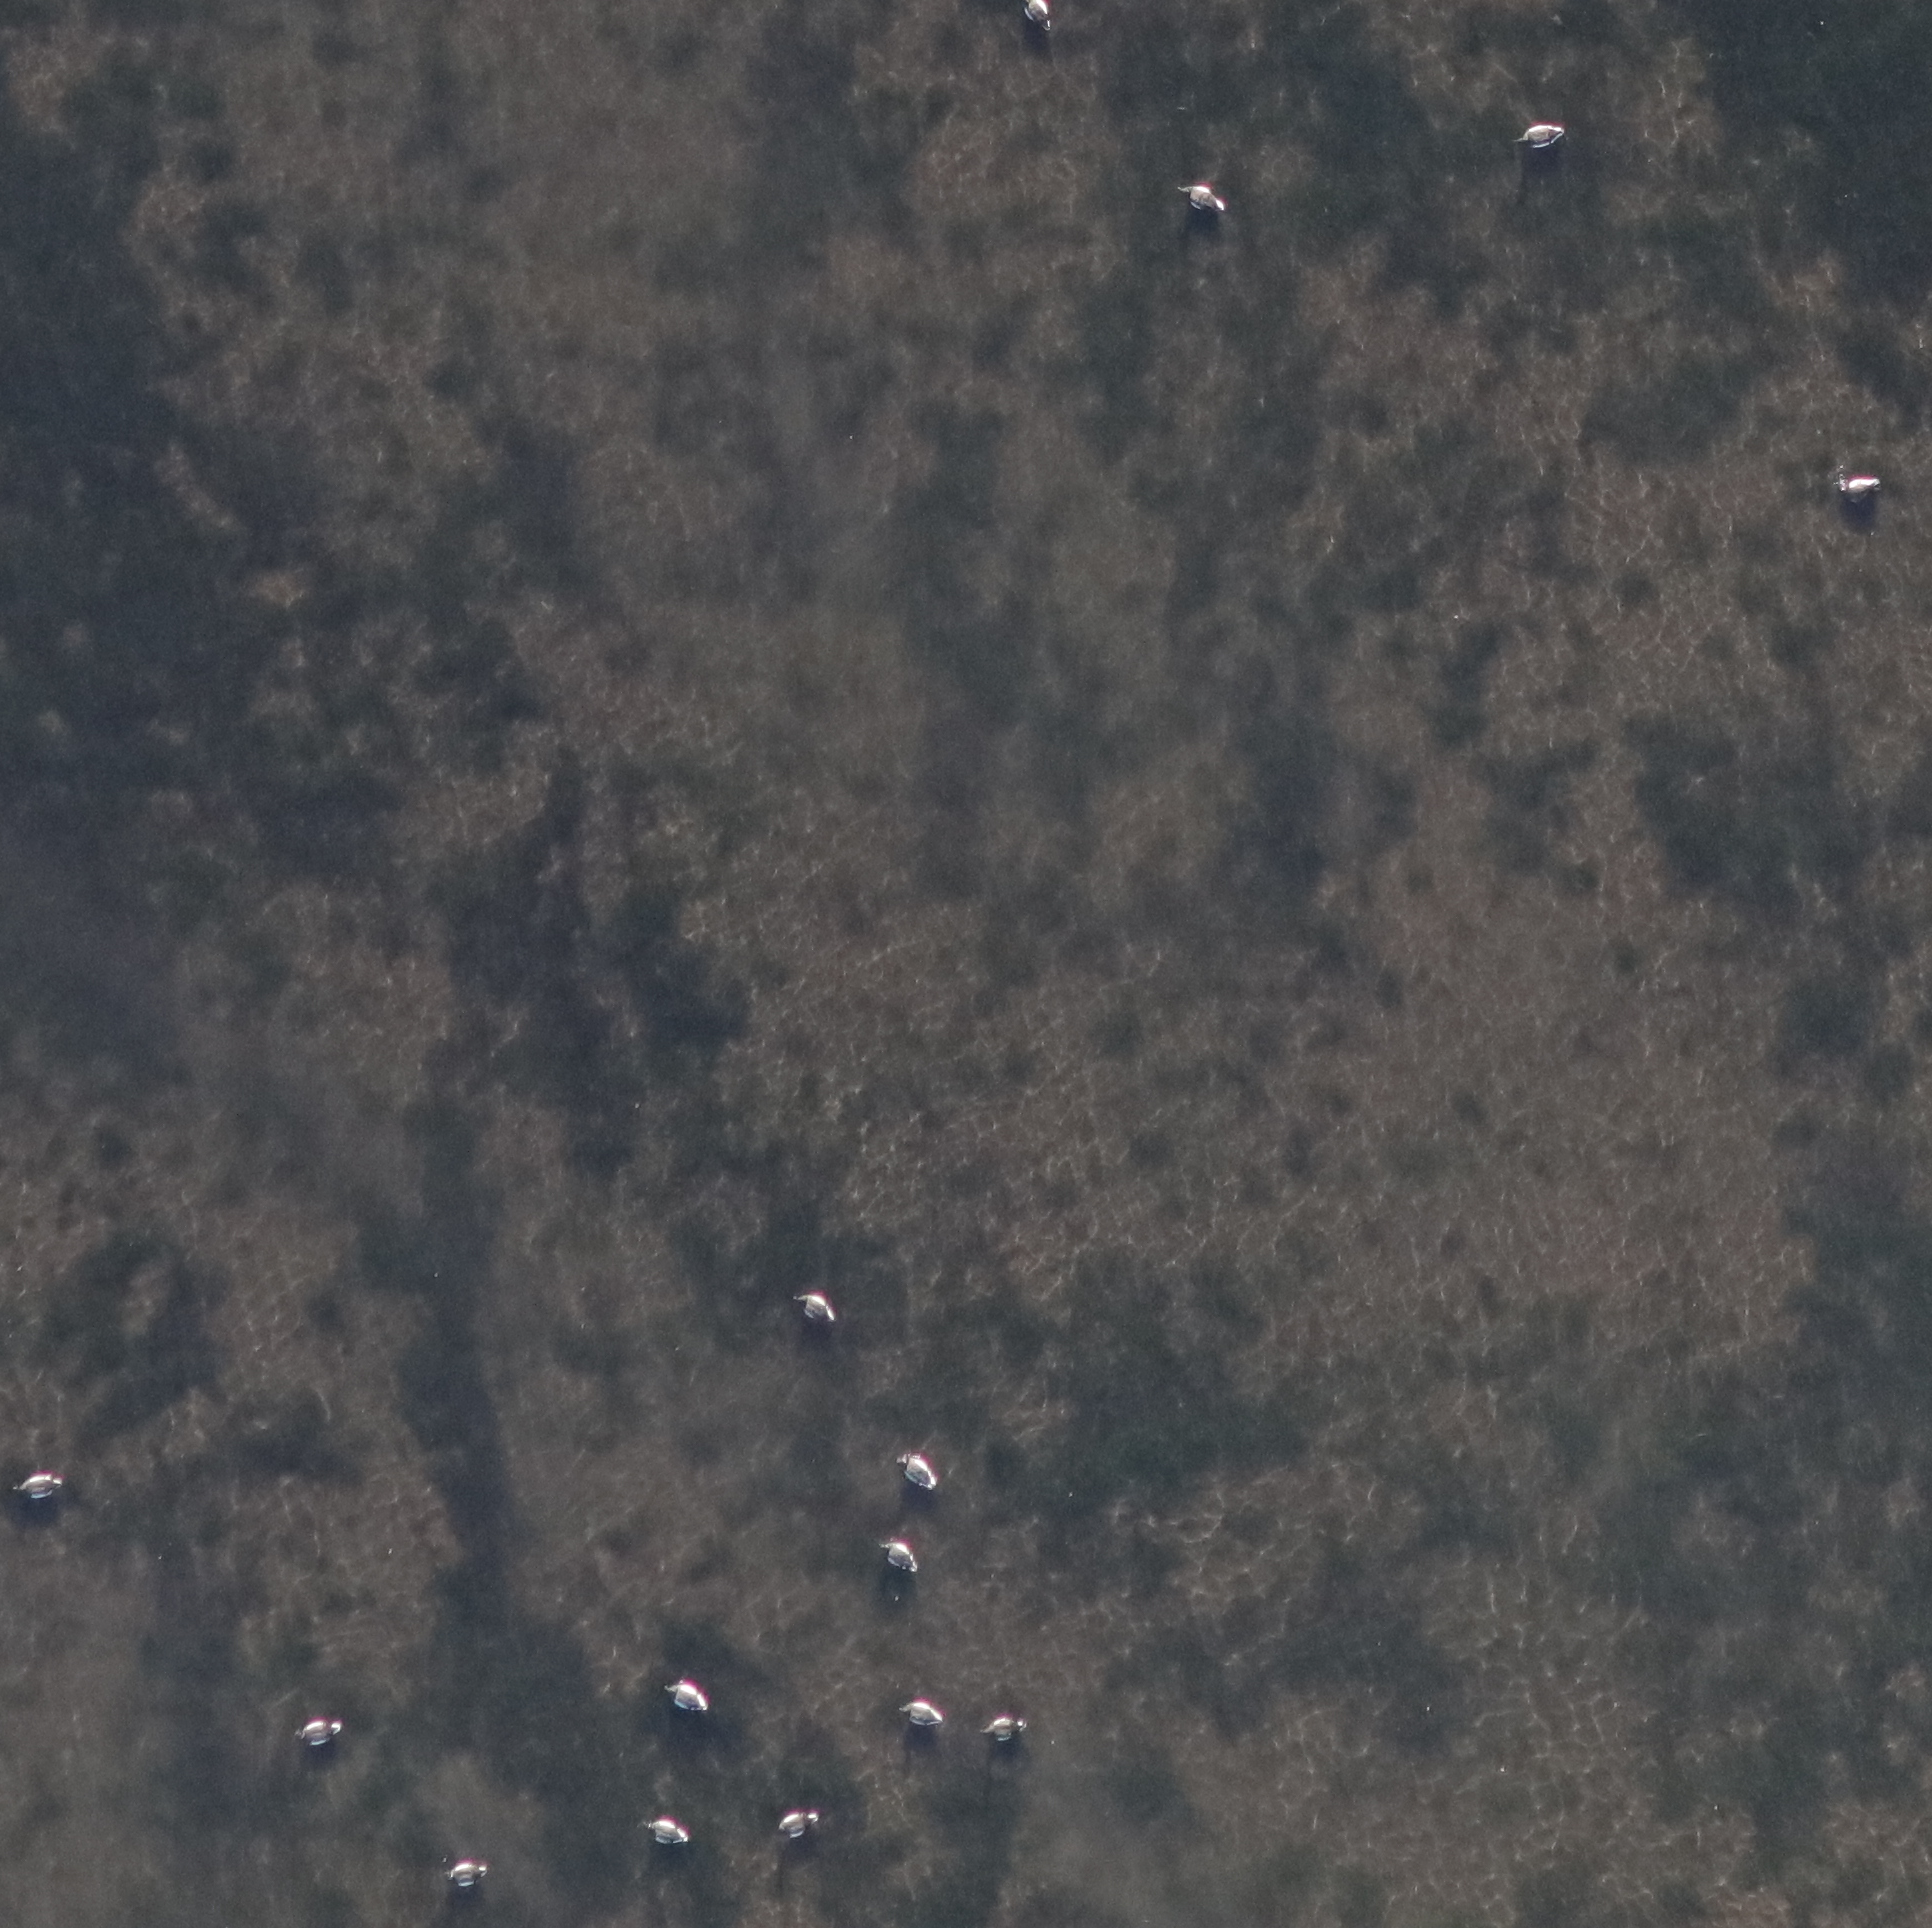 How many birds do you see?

15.